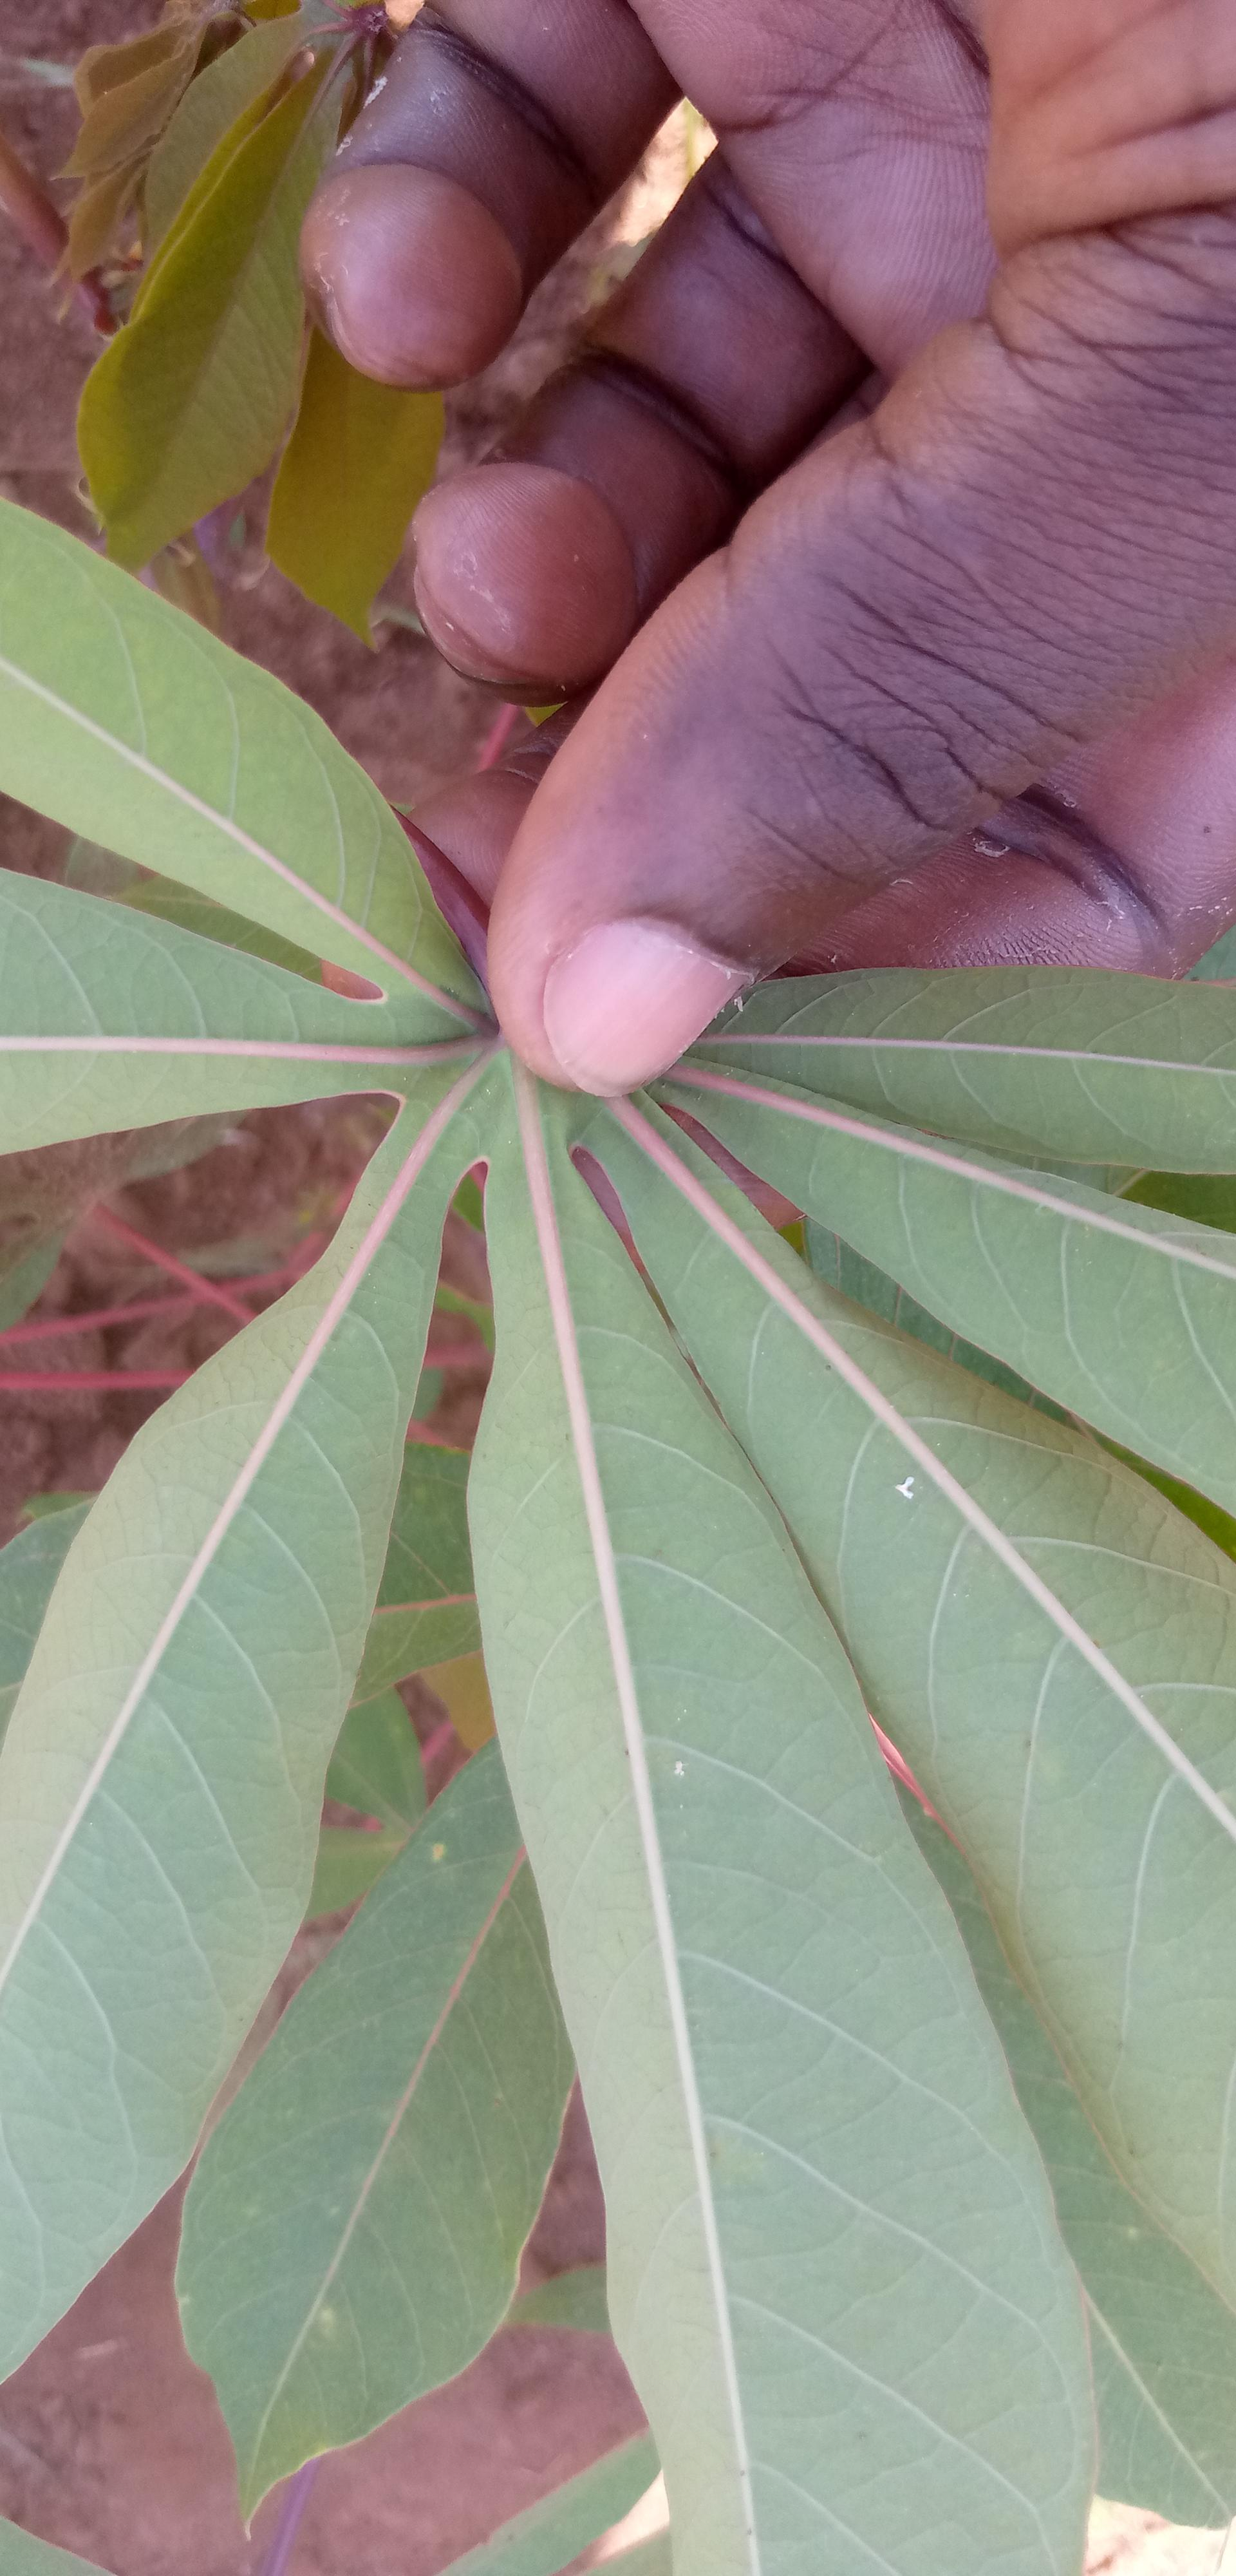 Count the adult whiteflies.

2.